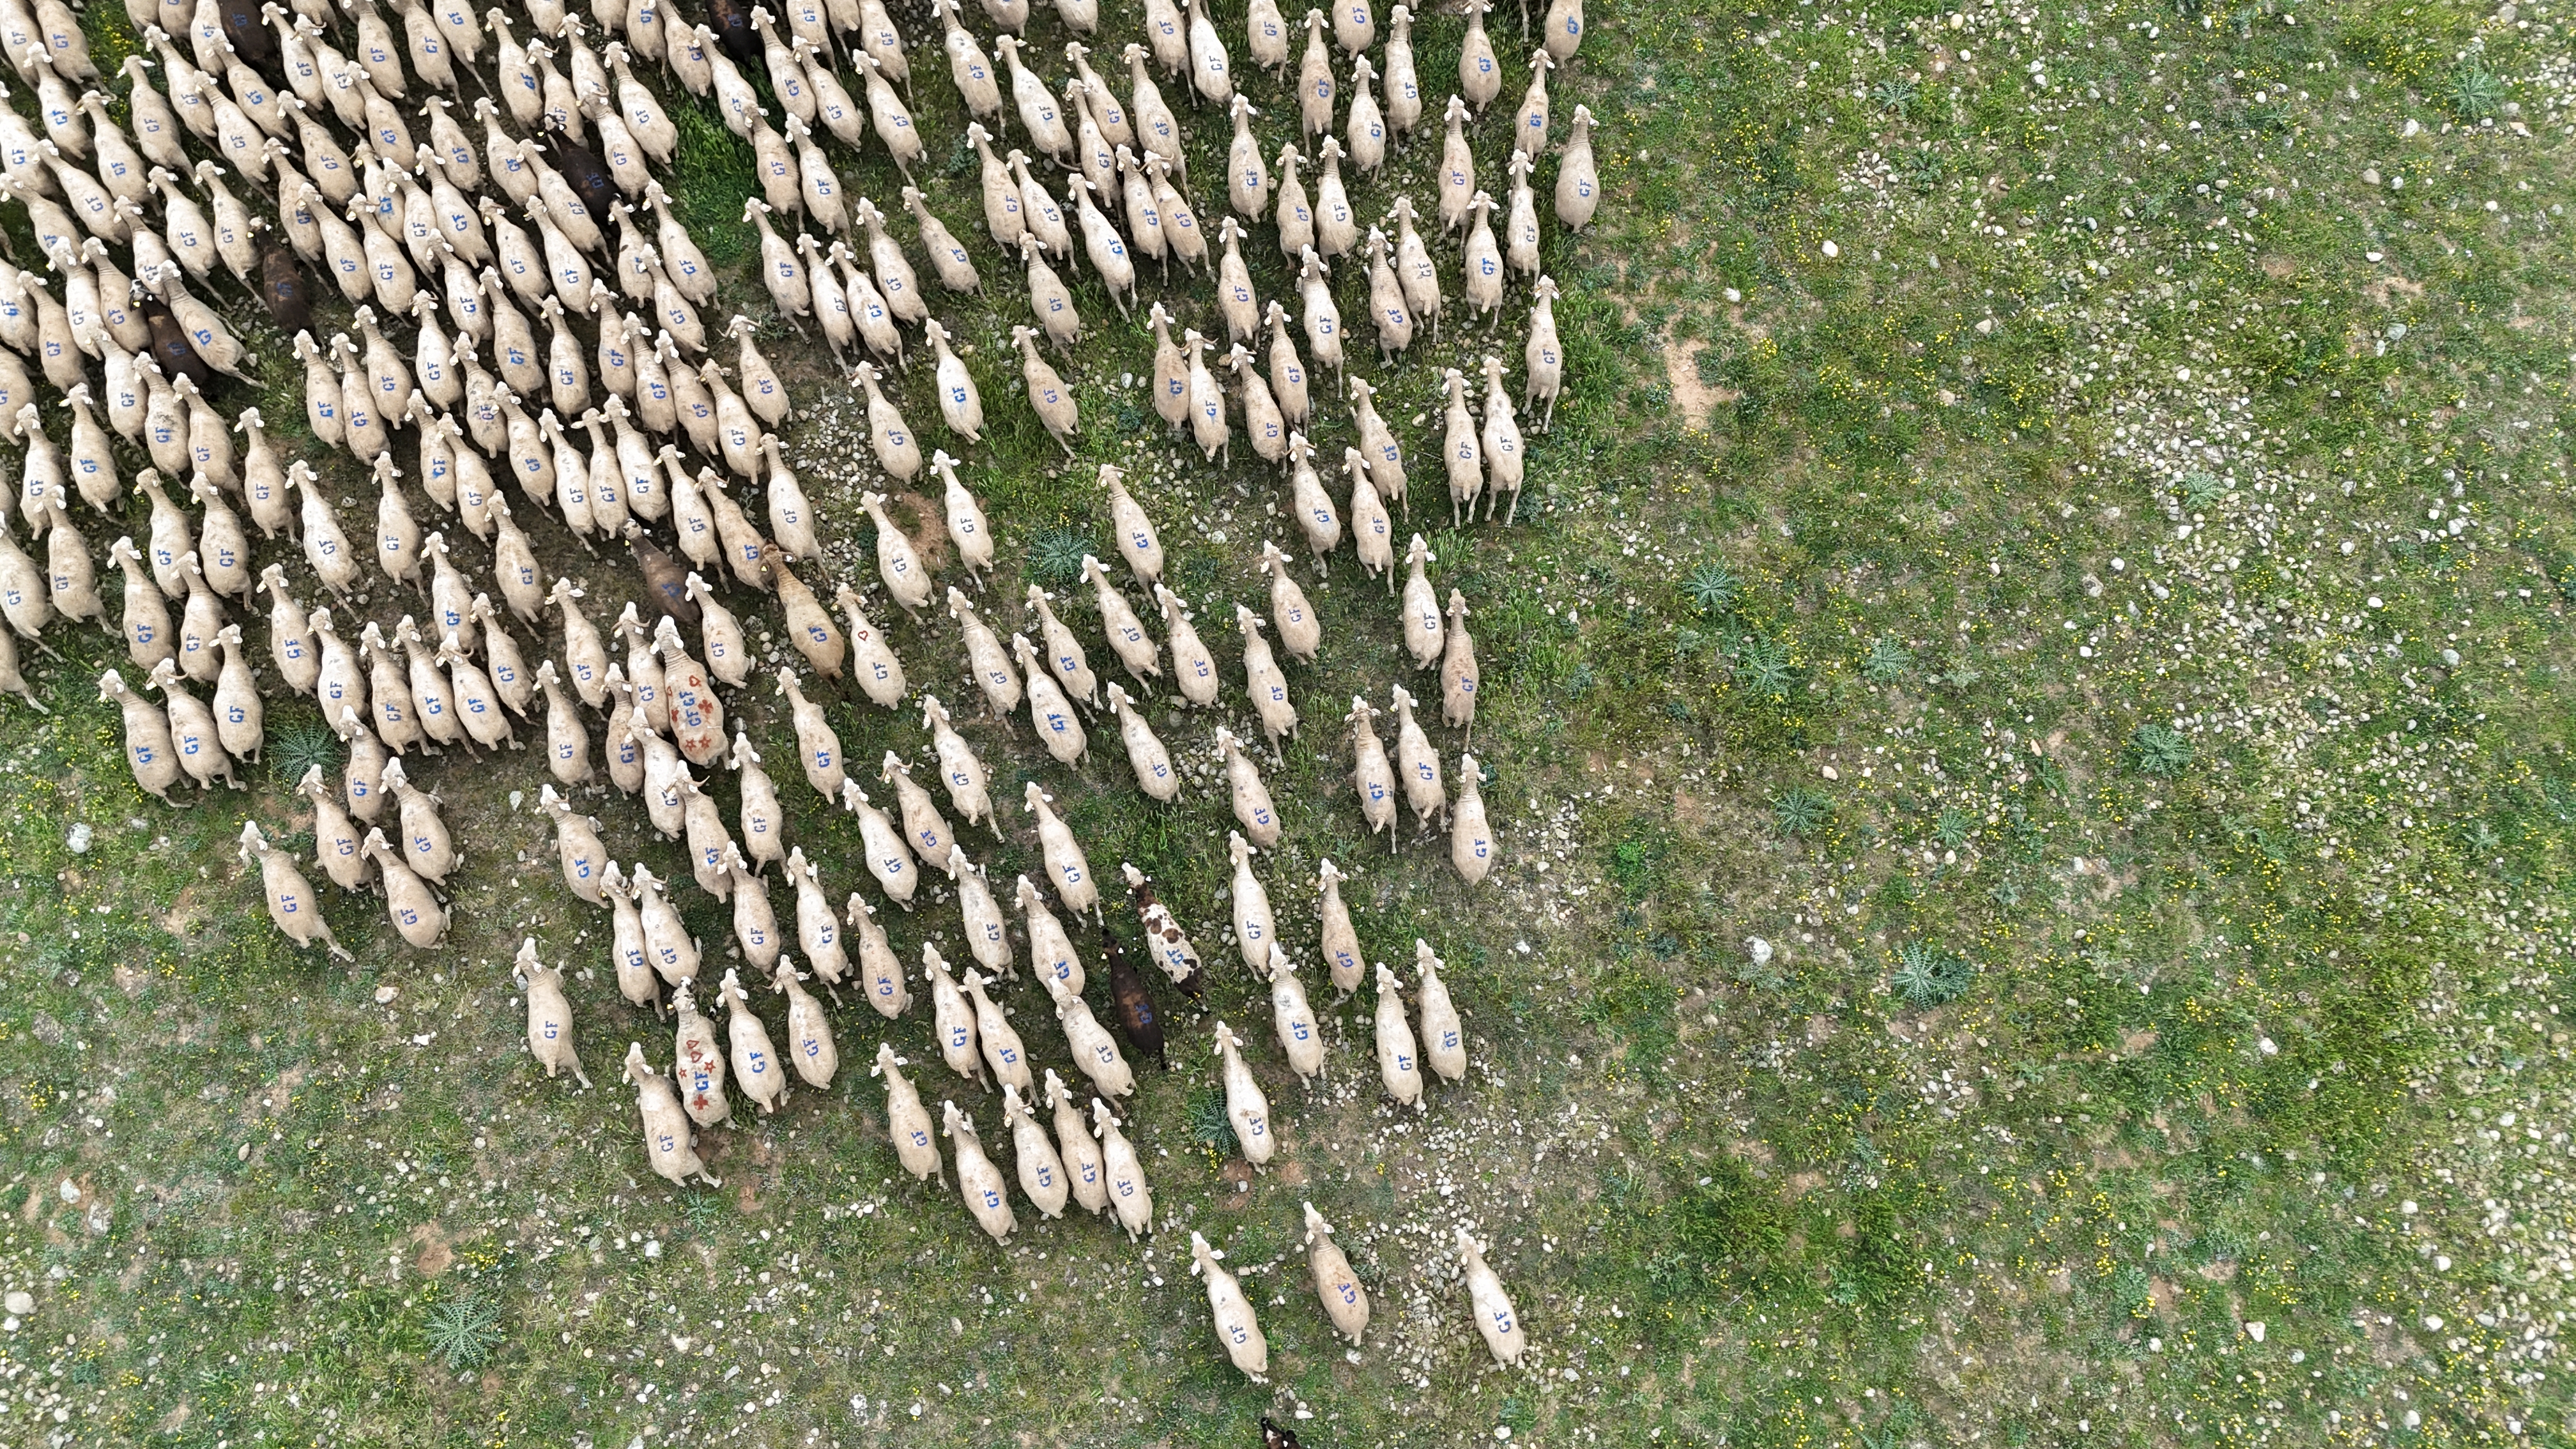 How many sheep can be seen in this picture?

243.